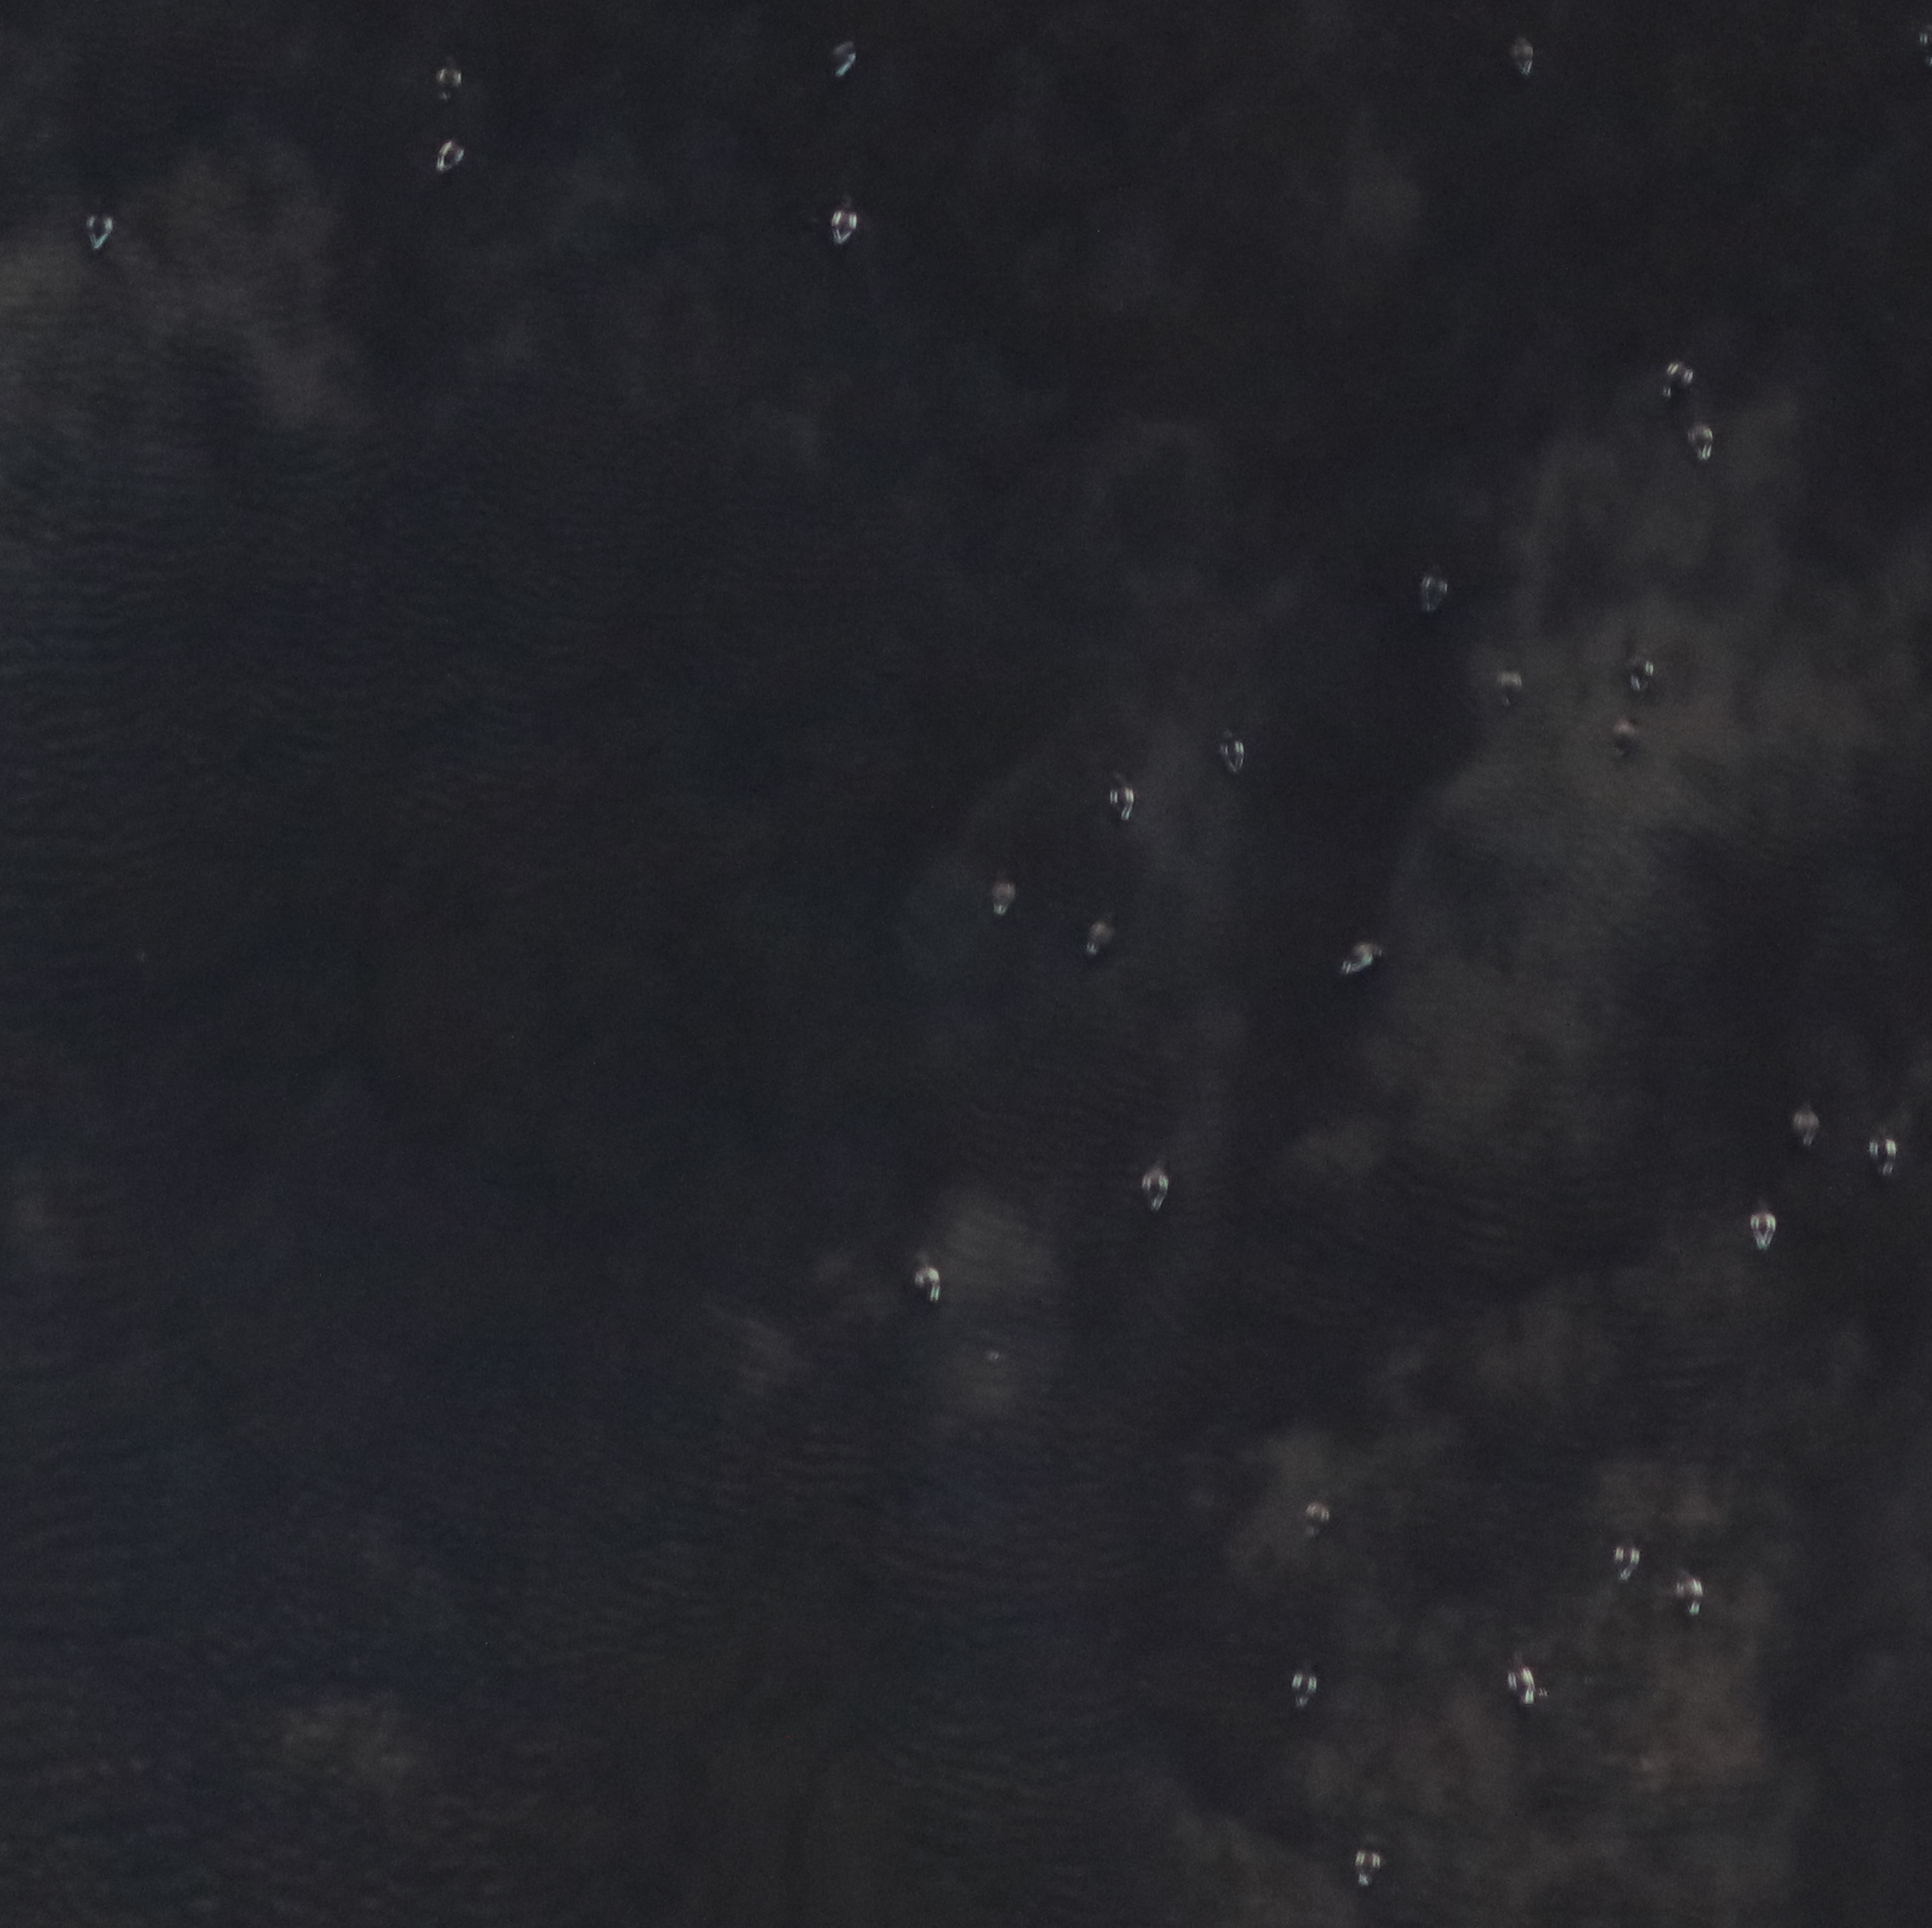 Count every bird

29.